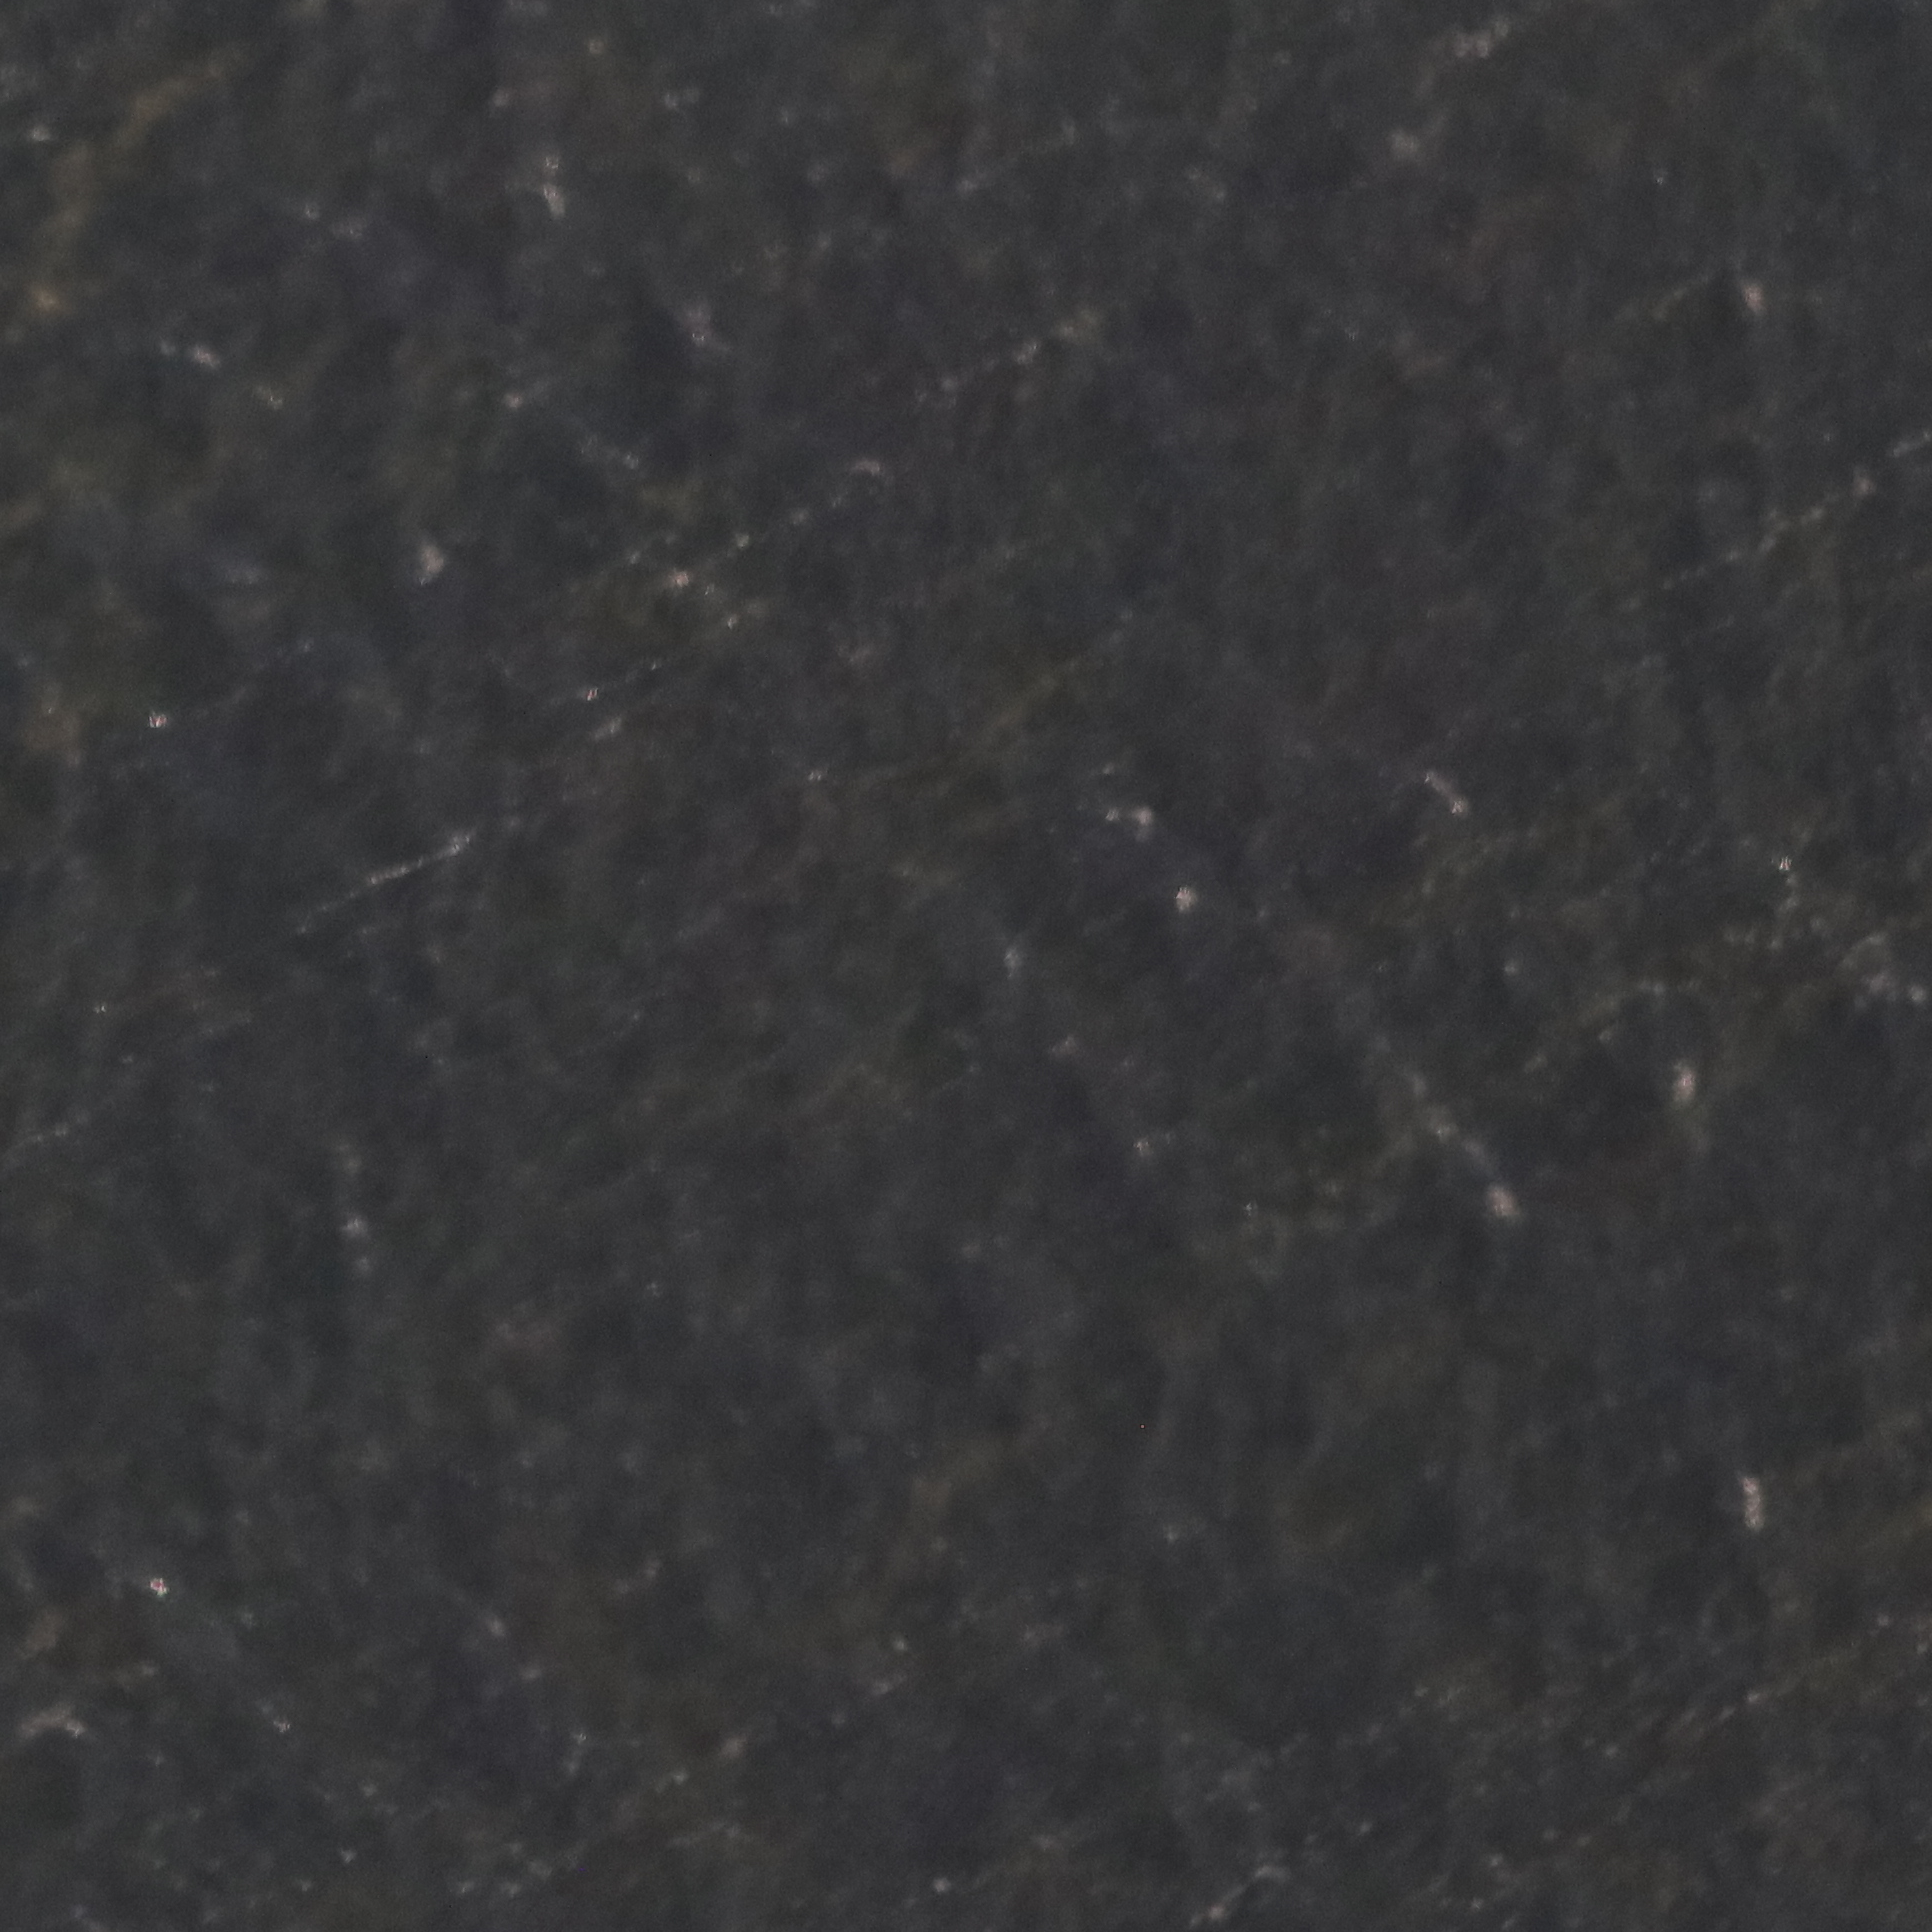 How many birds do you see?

0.